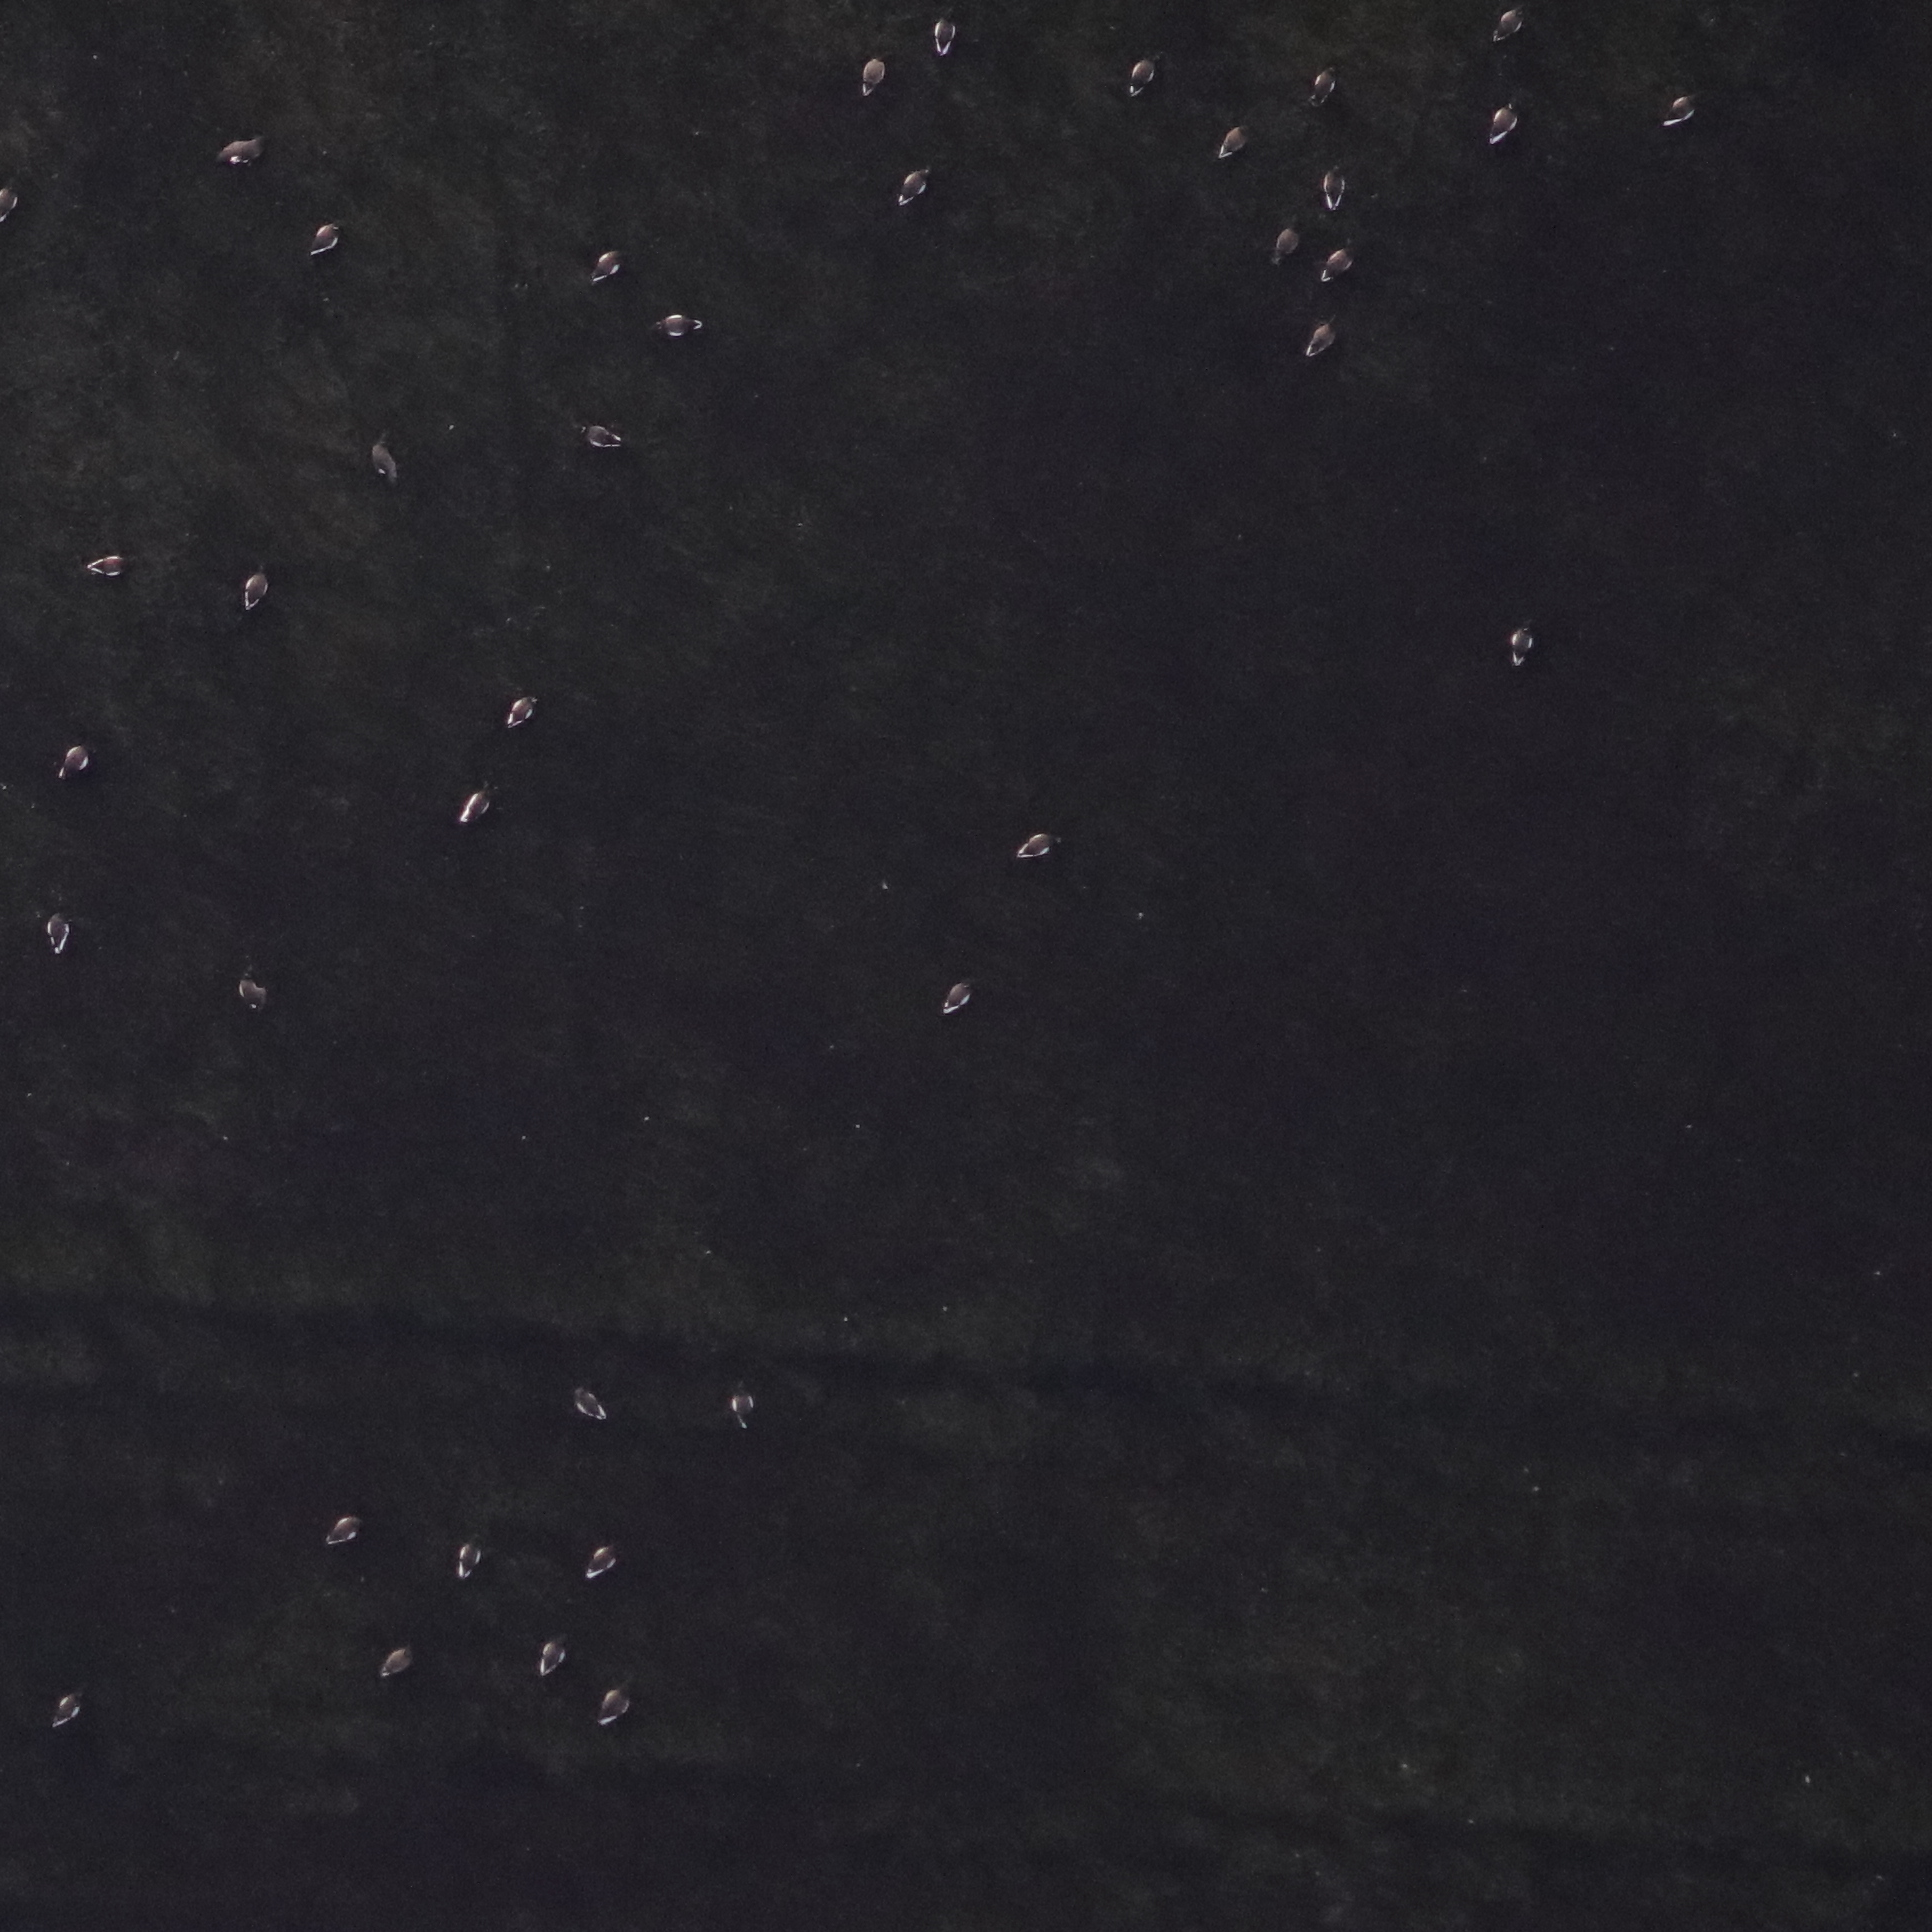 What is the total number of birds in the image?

39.